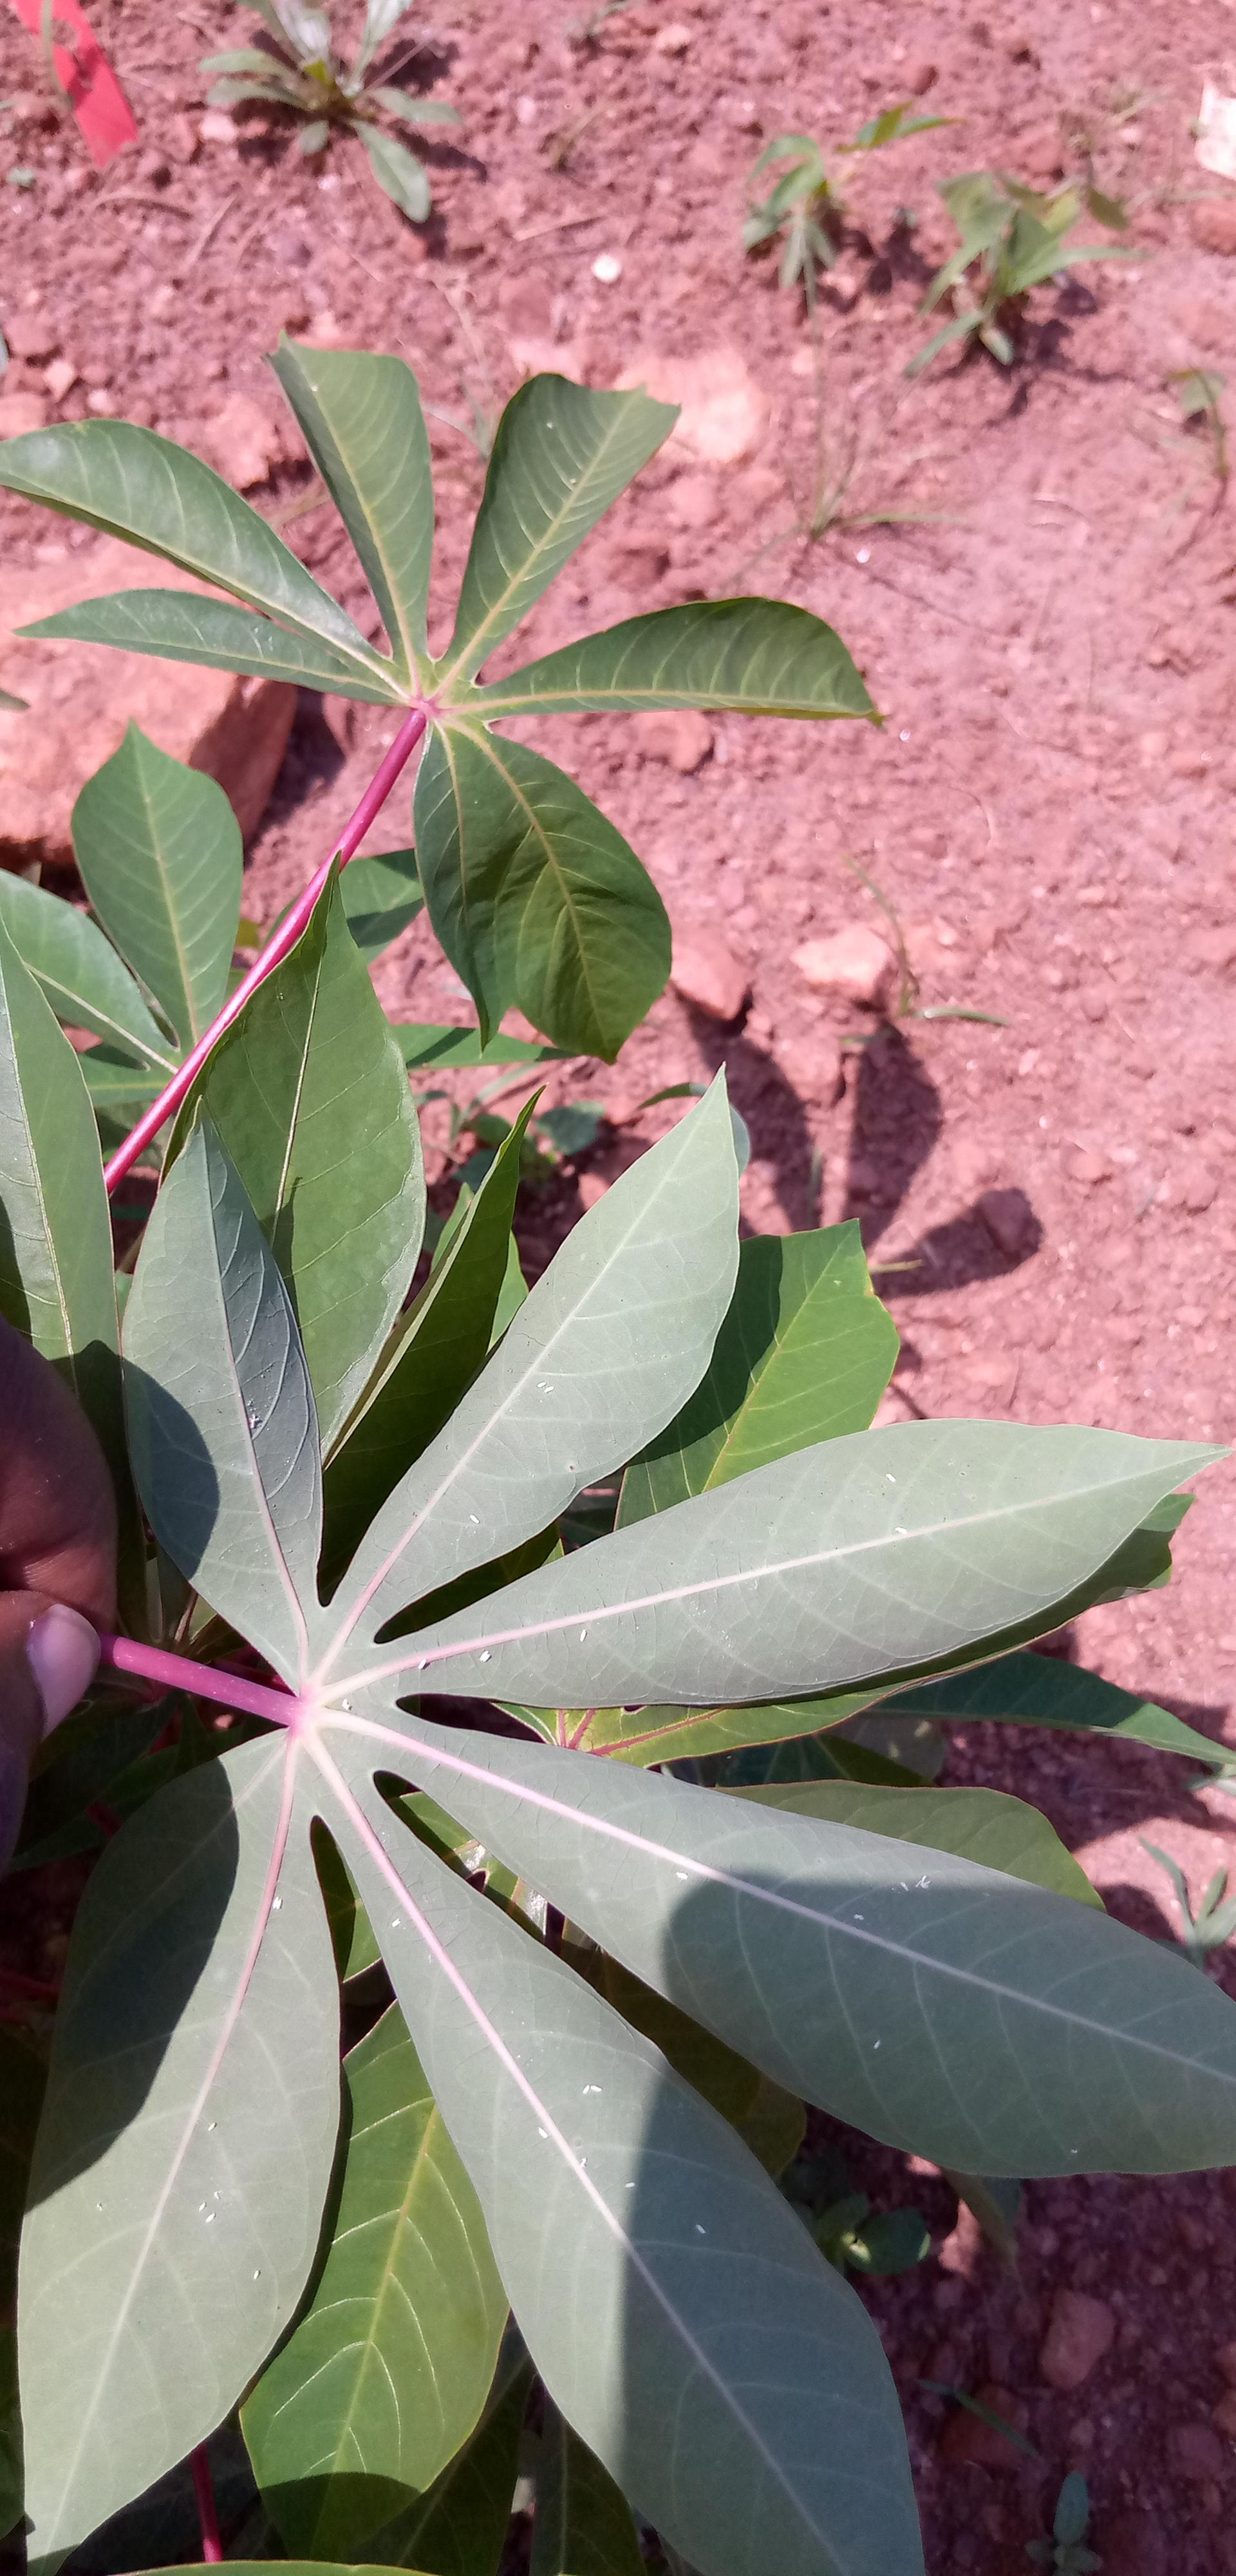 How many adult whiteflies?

28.